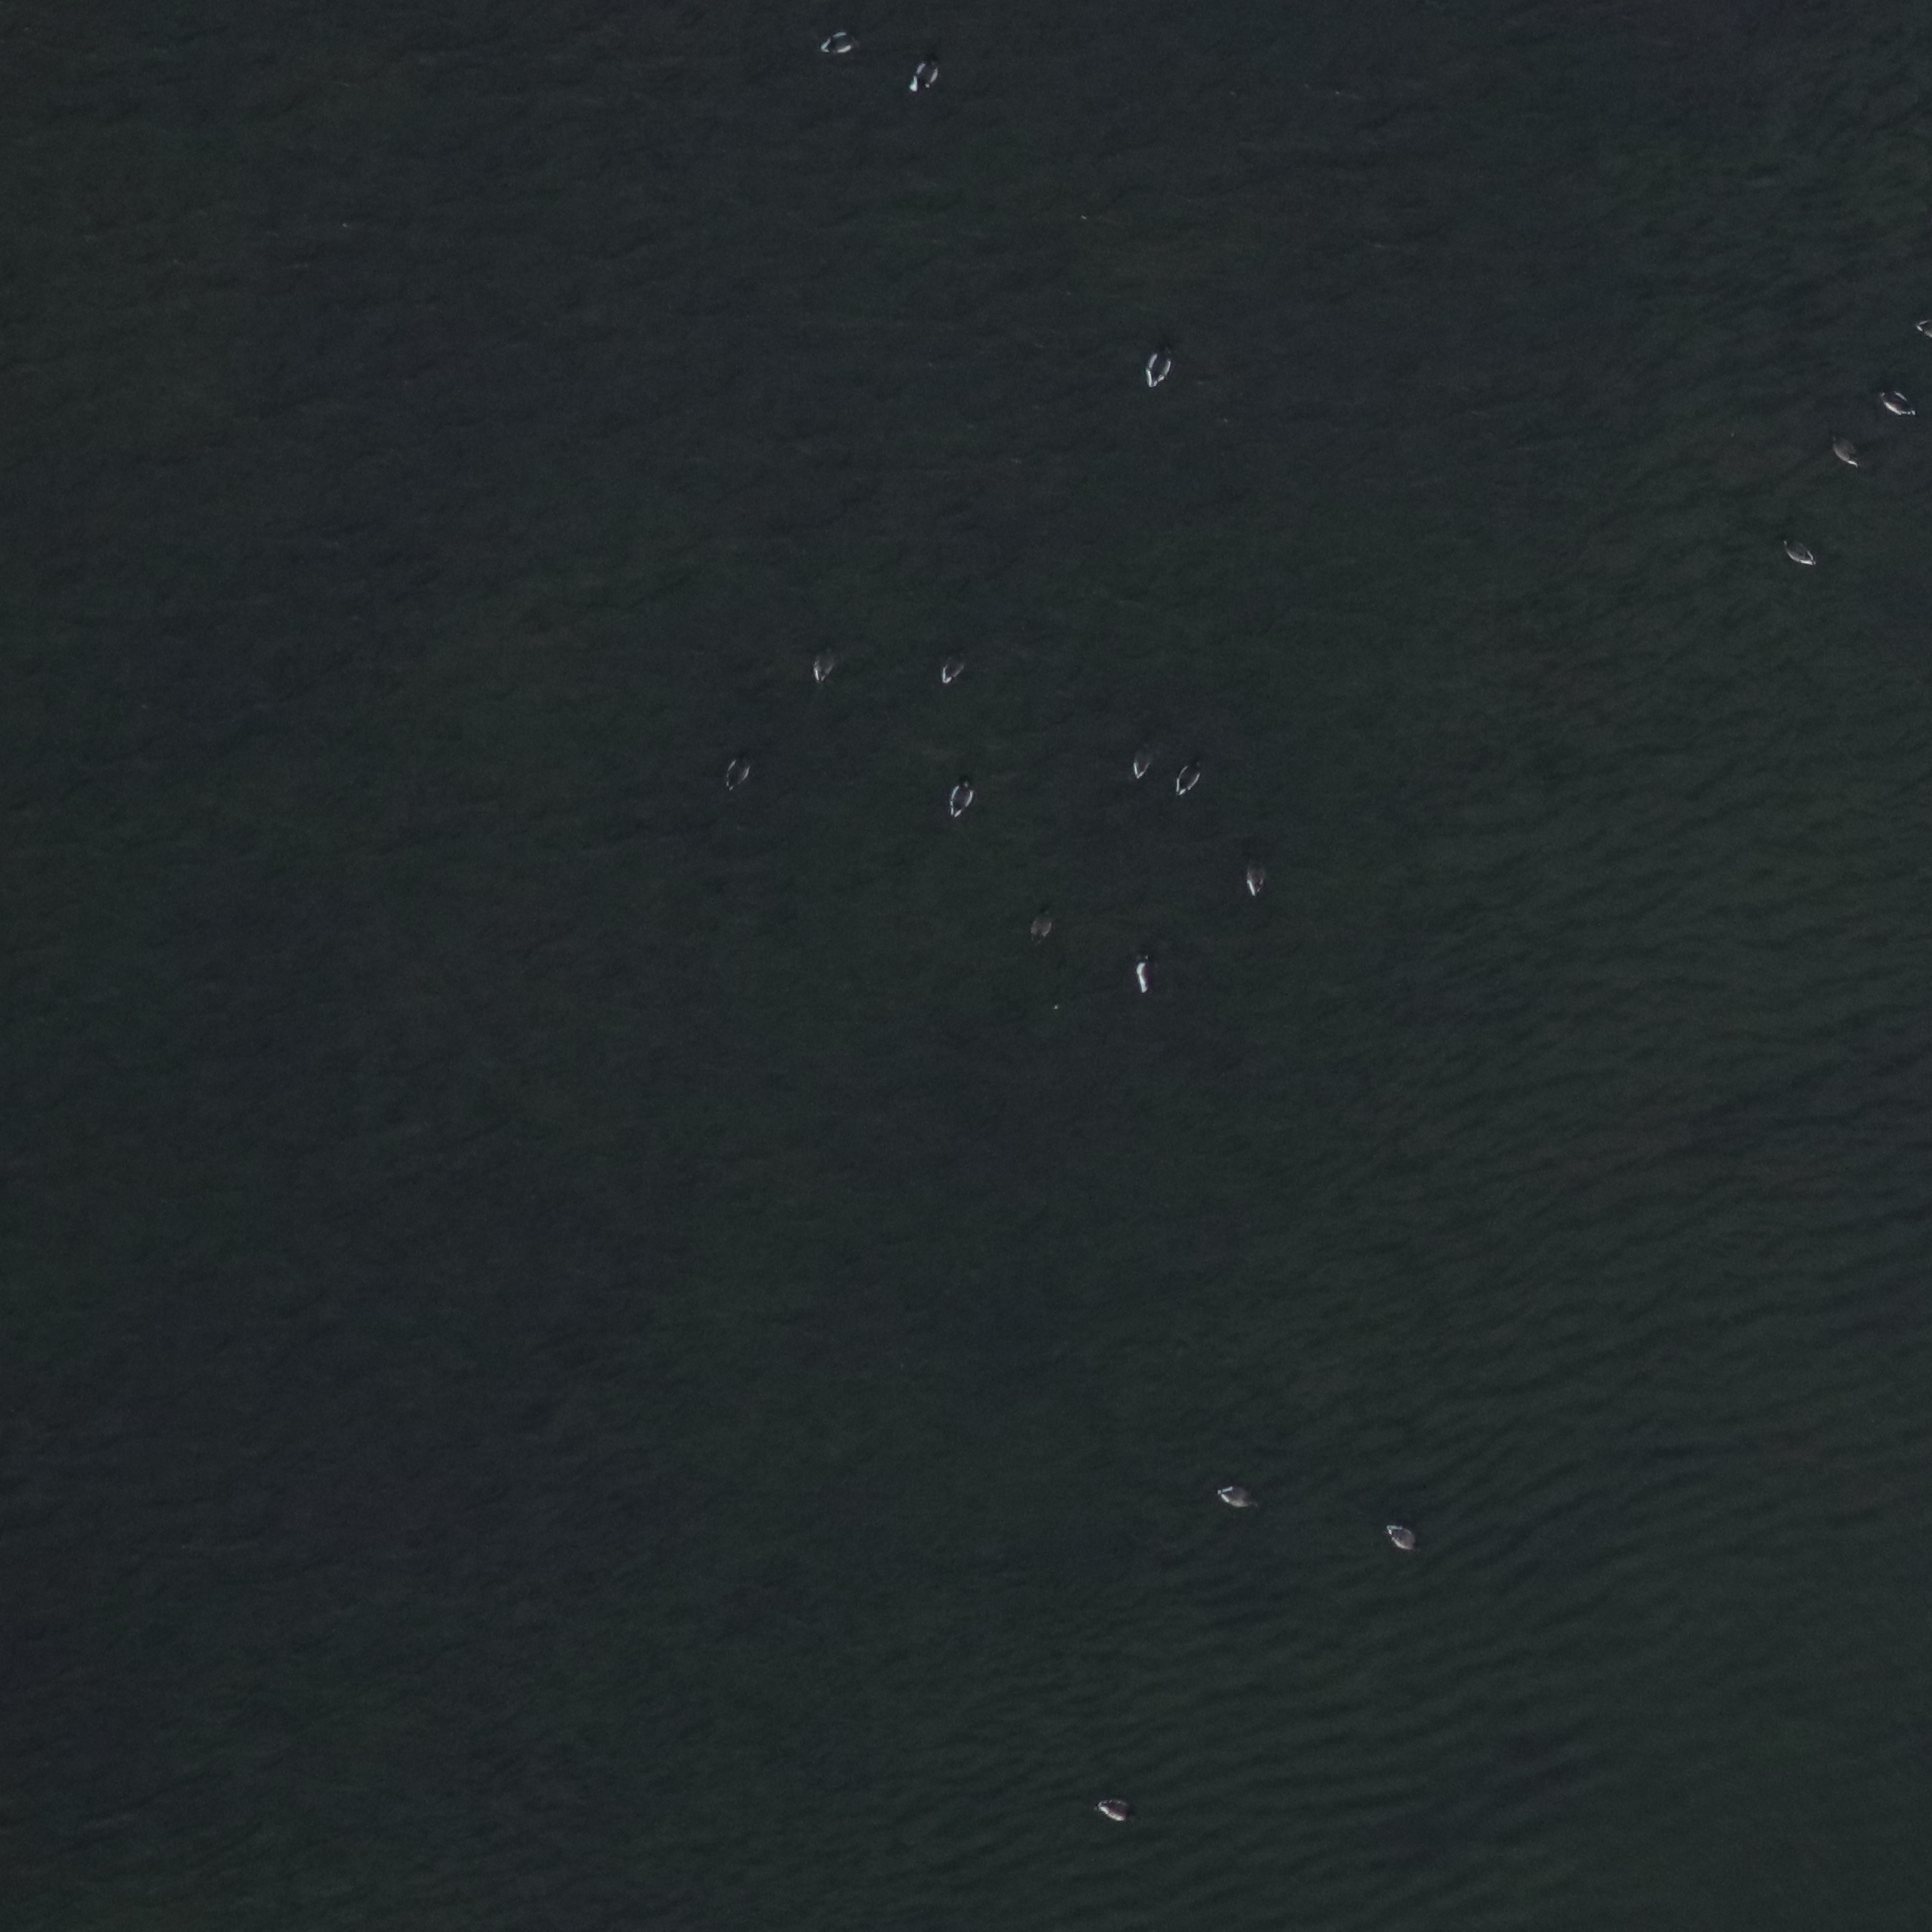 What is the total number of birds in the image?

18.